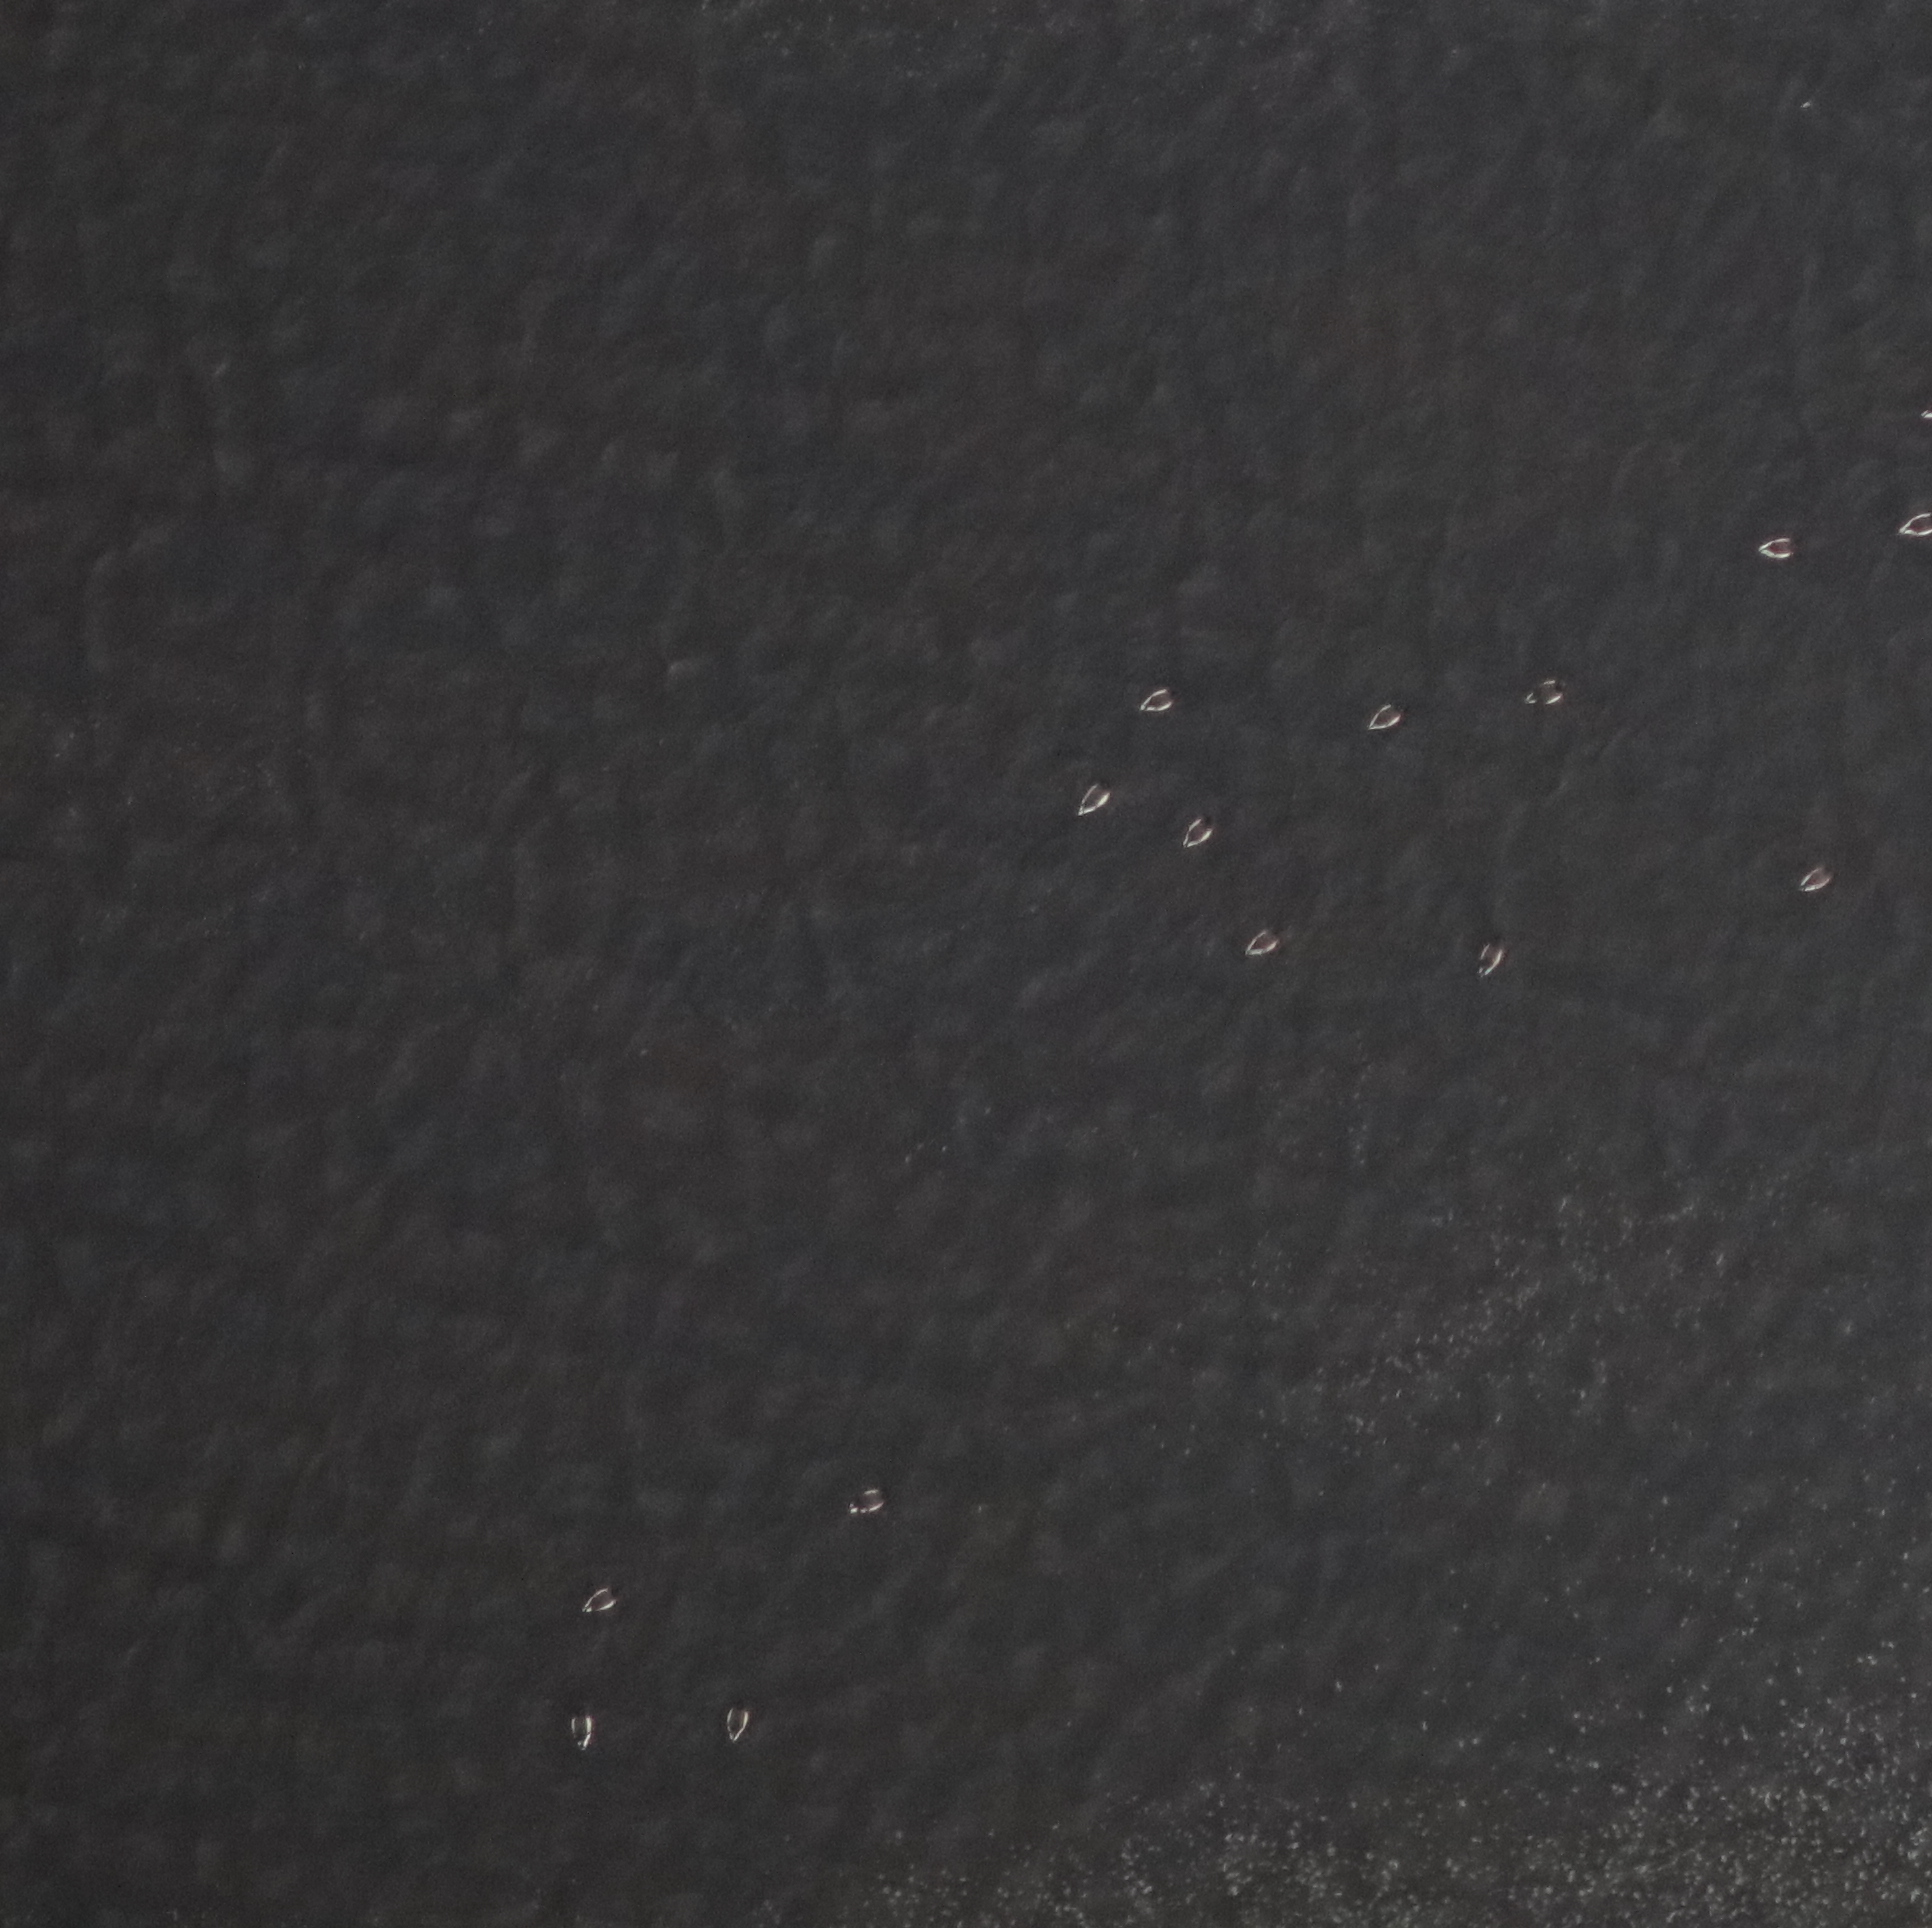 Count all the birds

14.